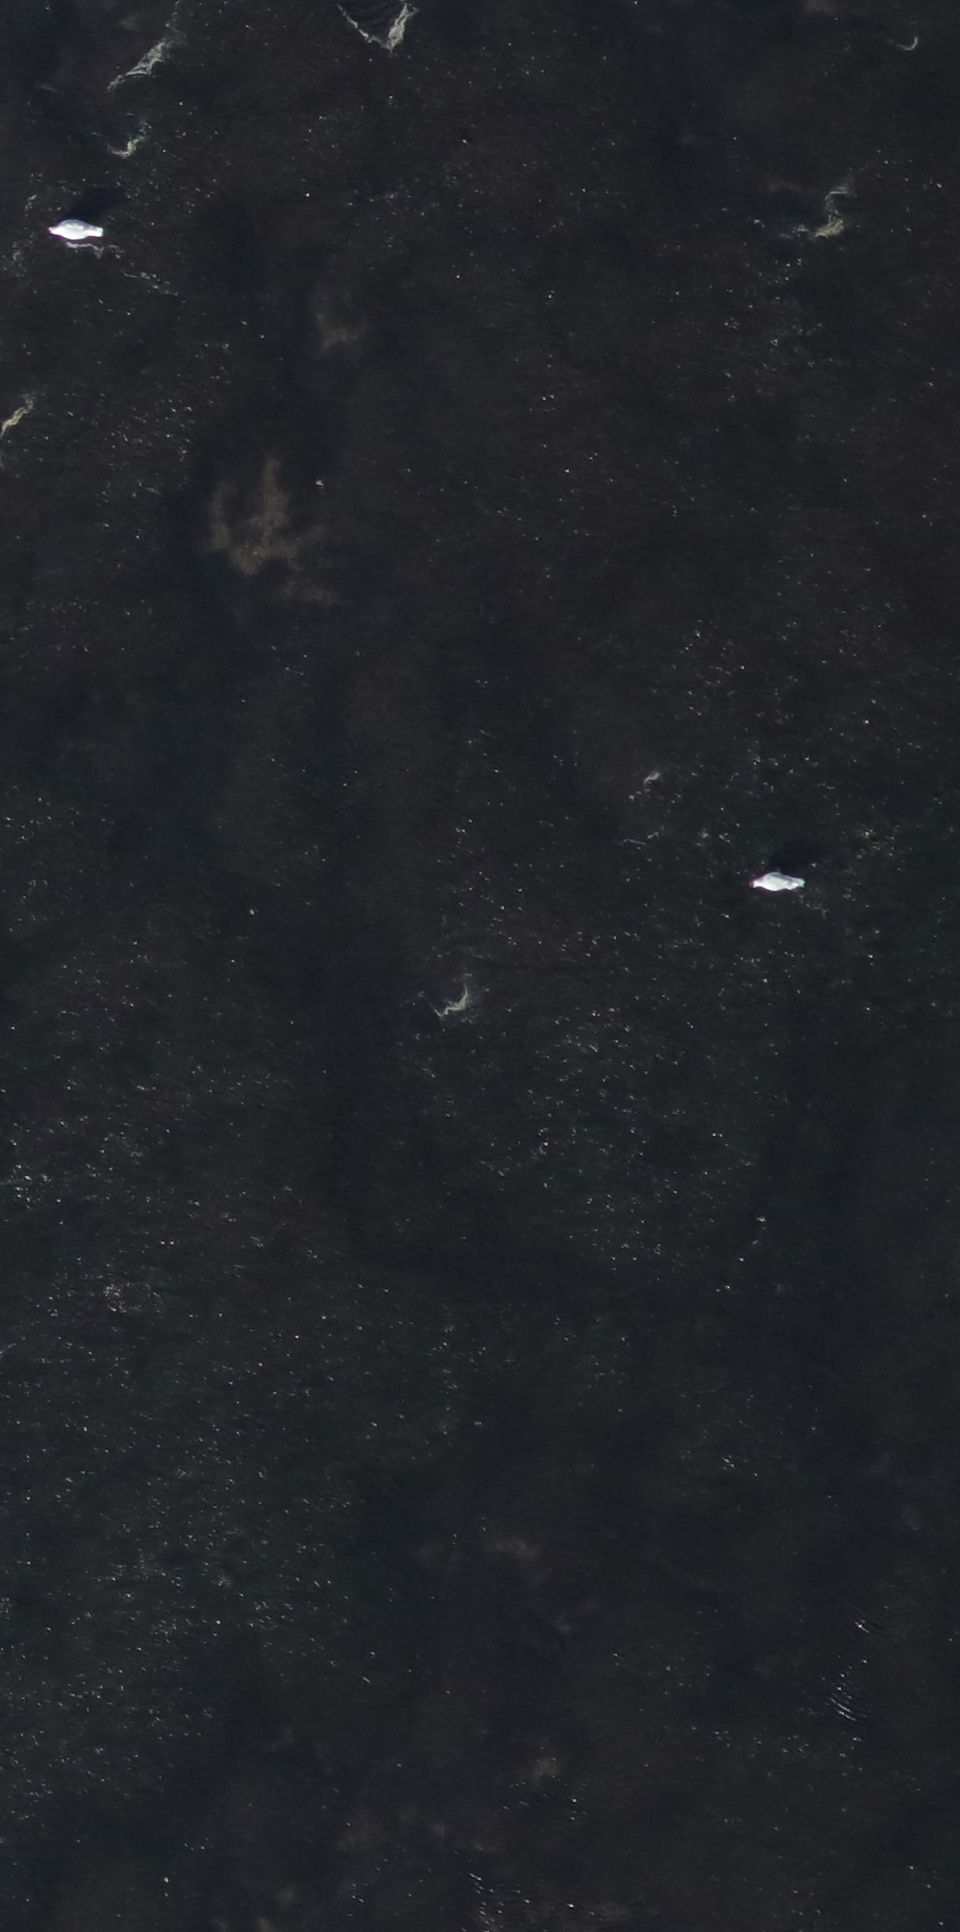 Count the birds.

2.